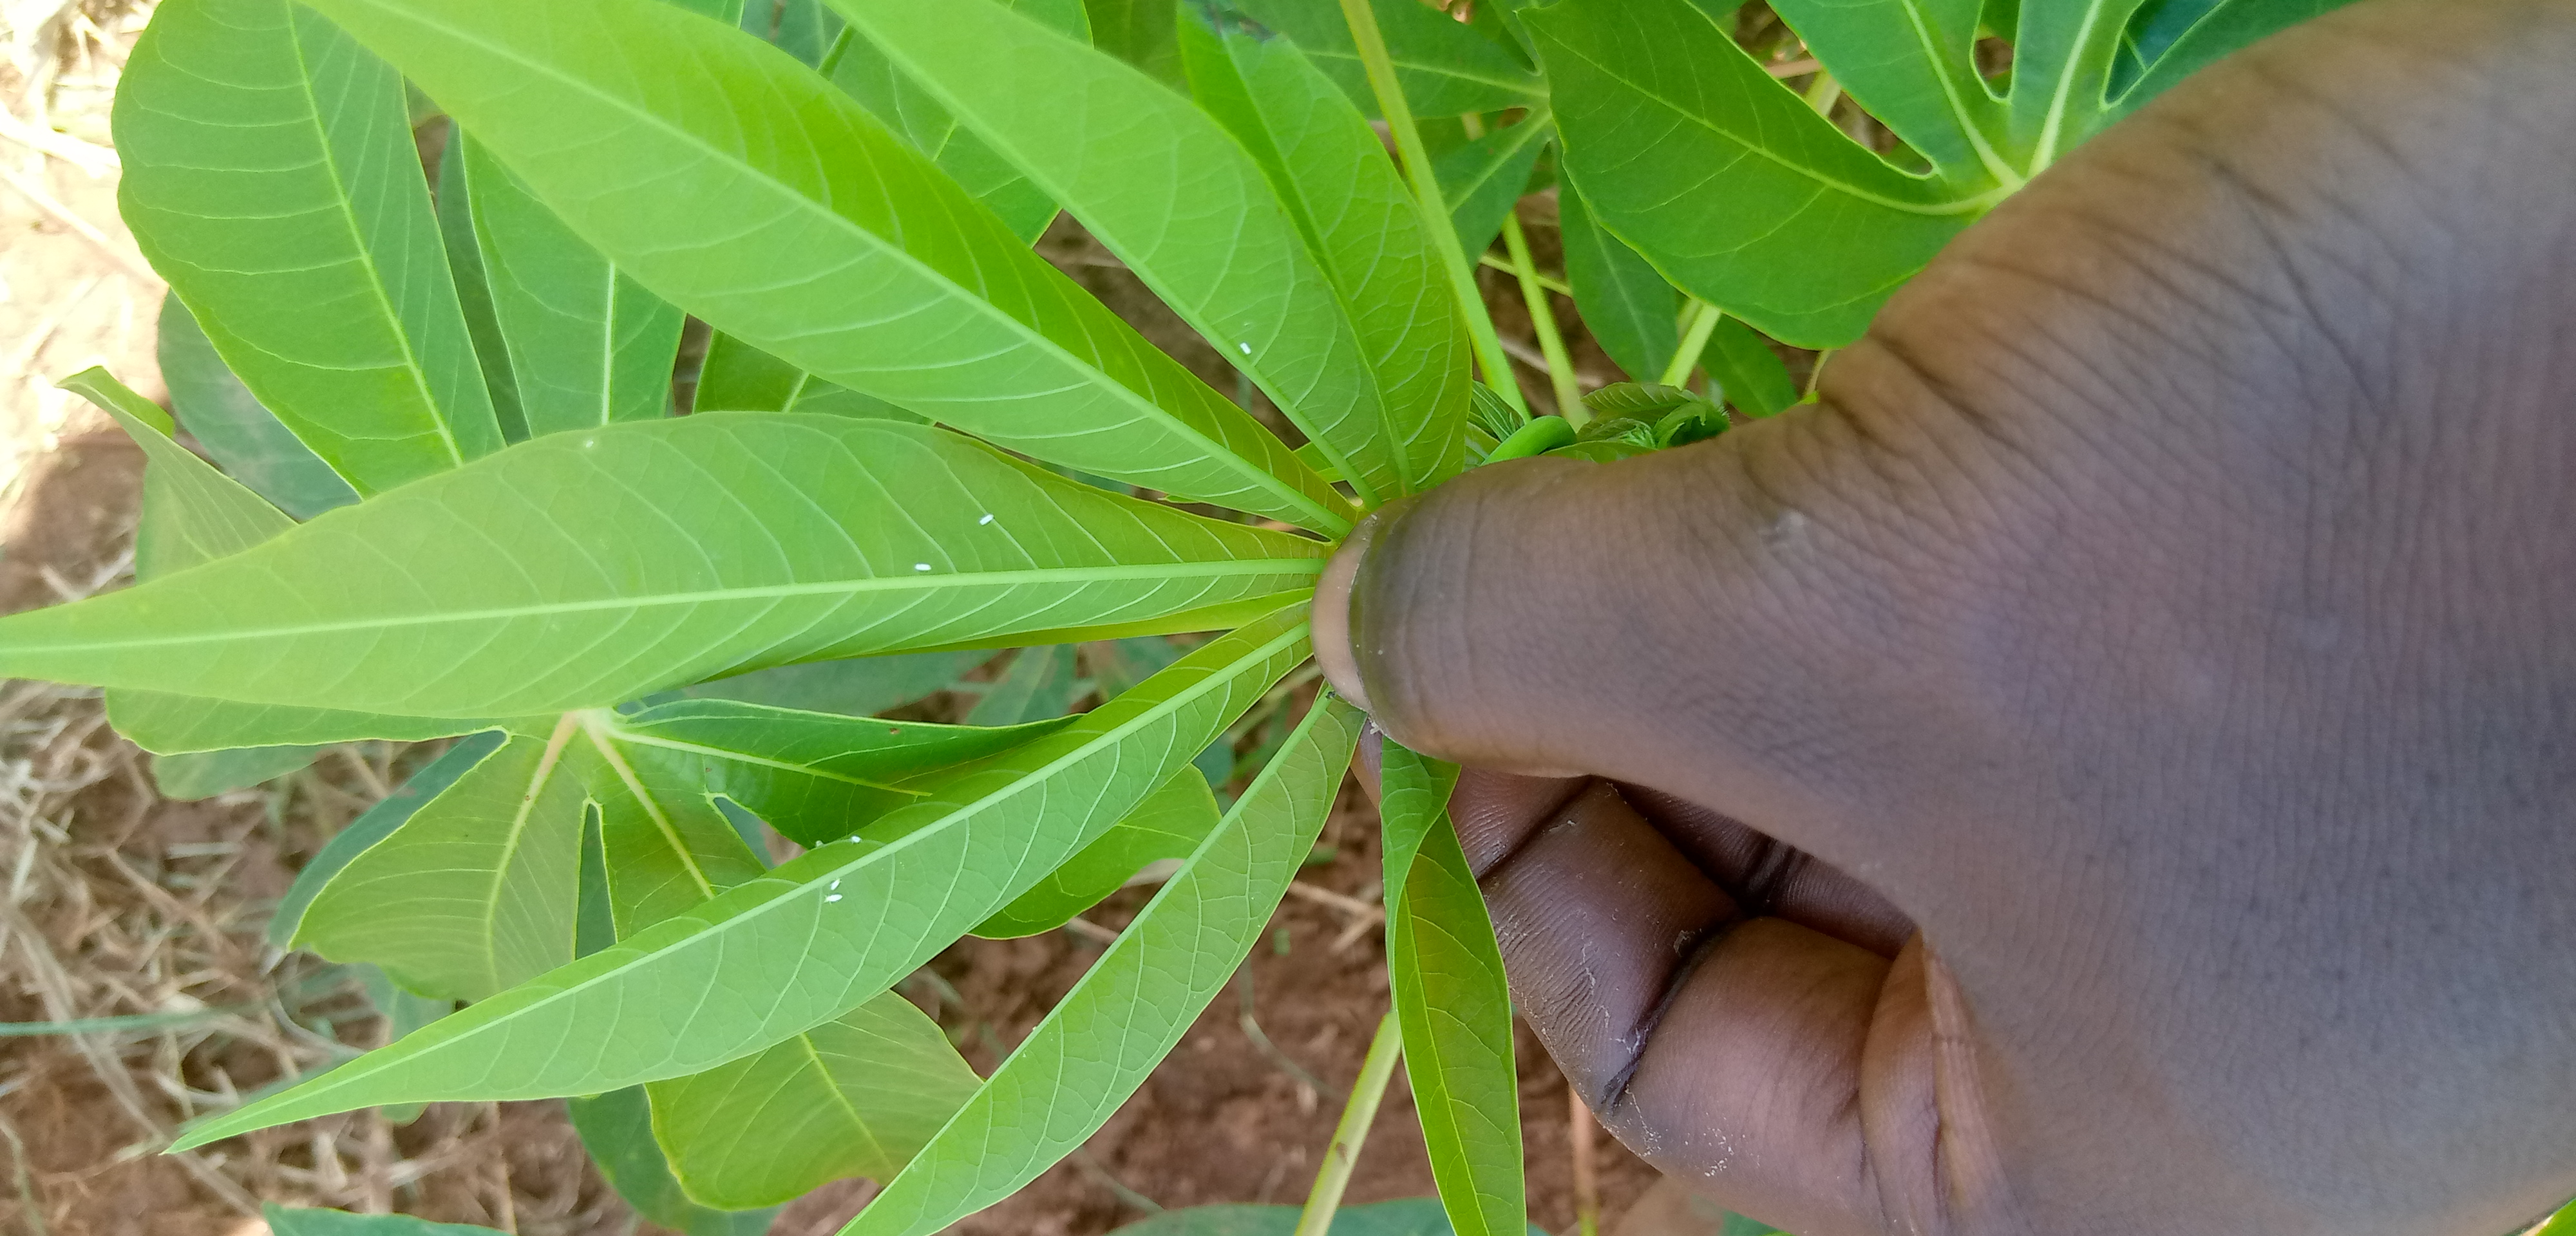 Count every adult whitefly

6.